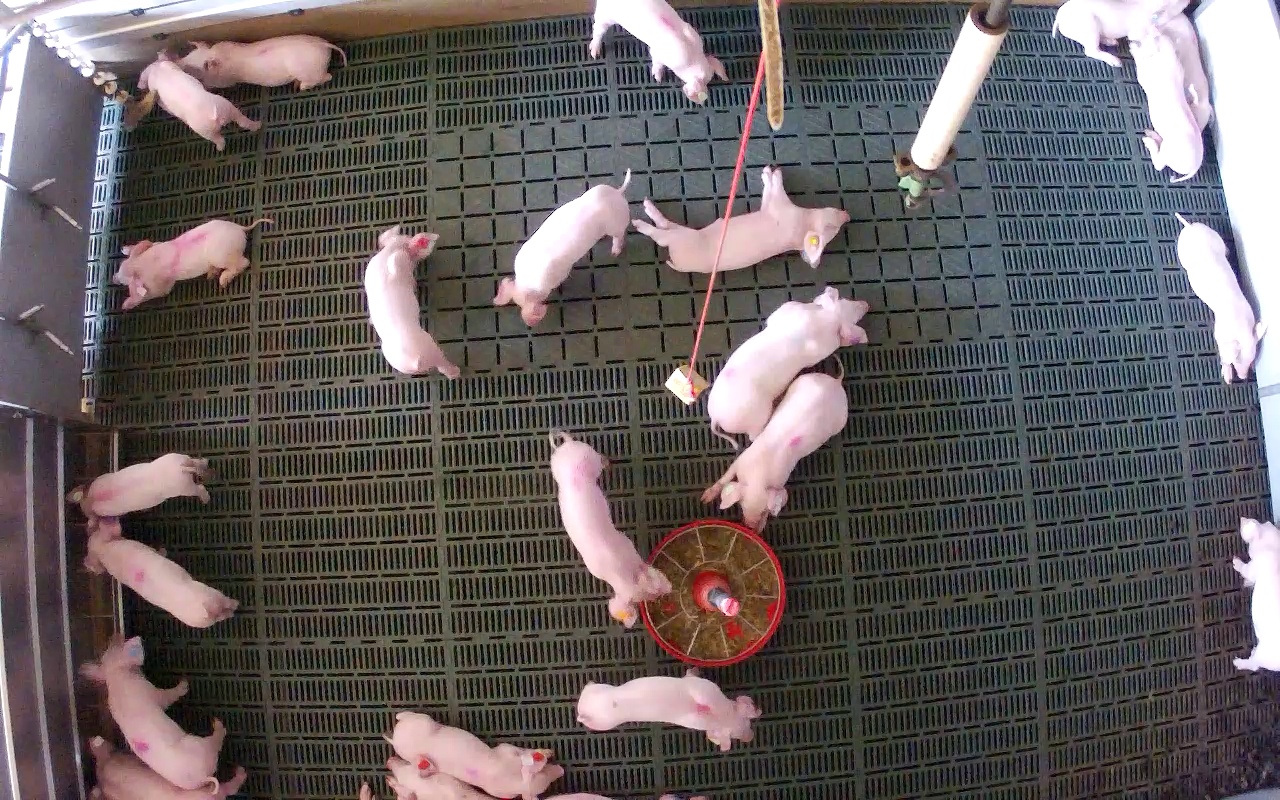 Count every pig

22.